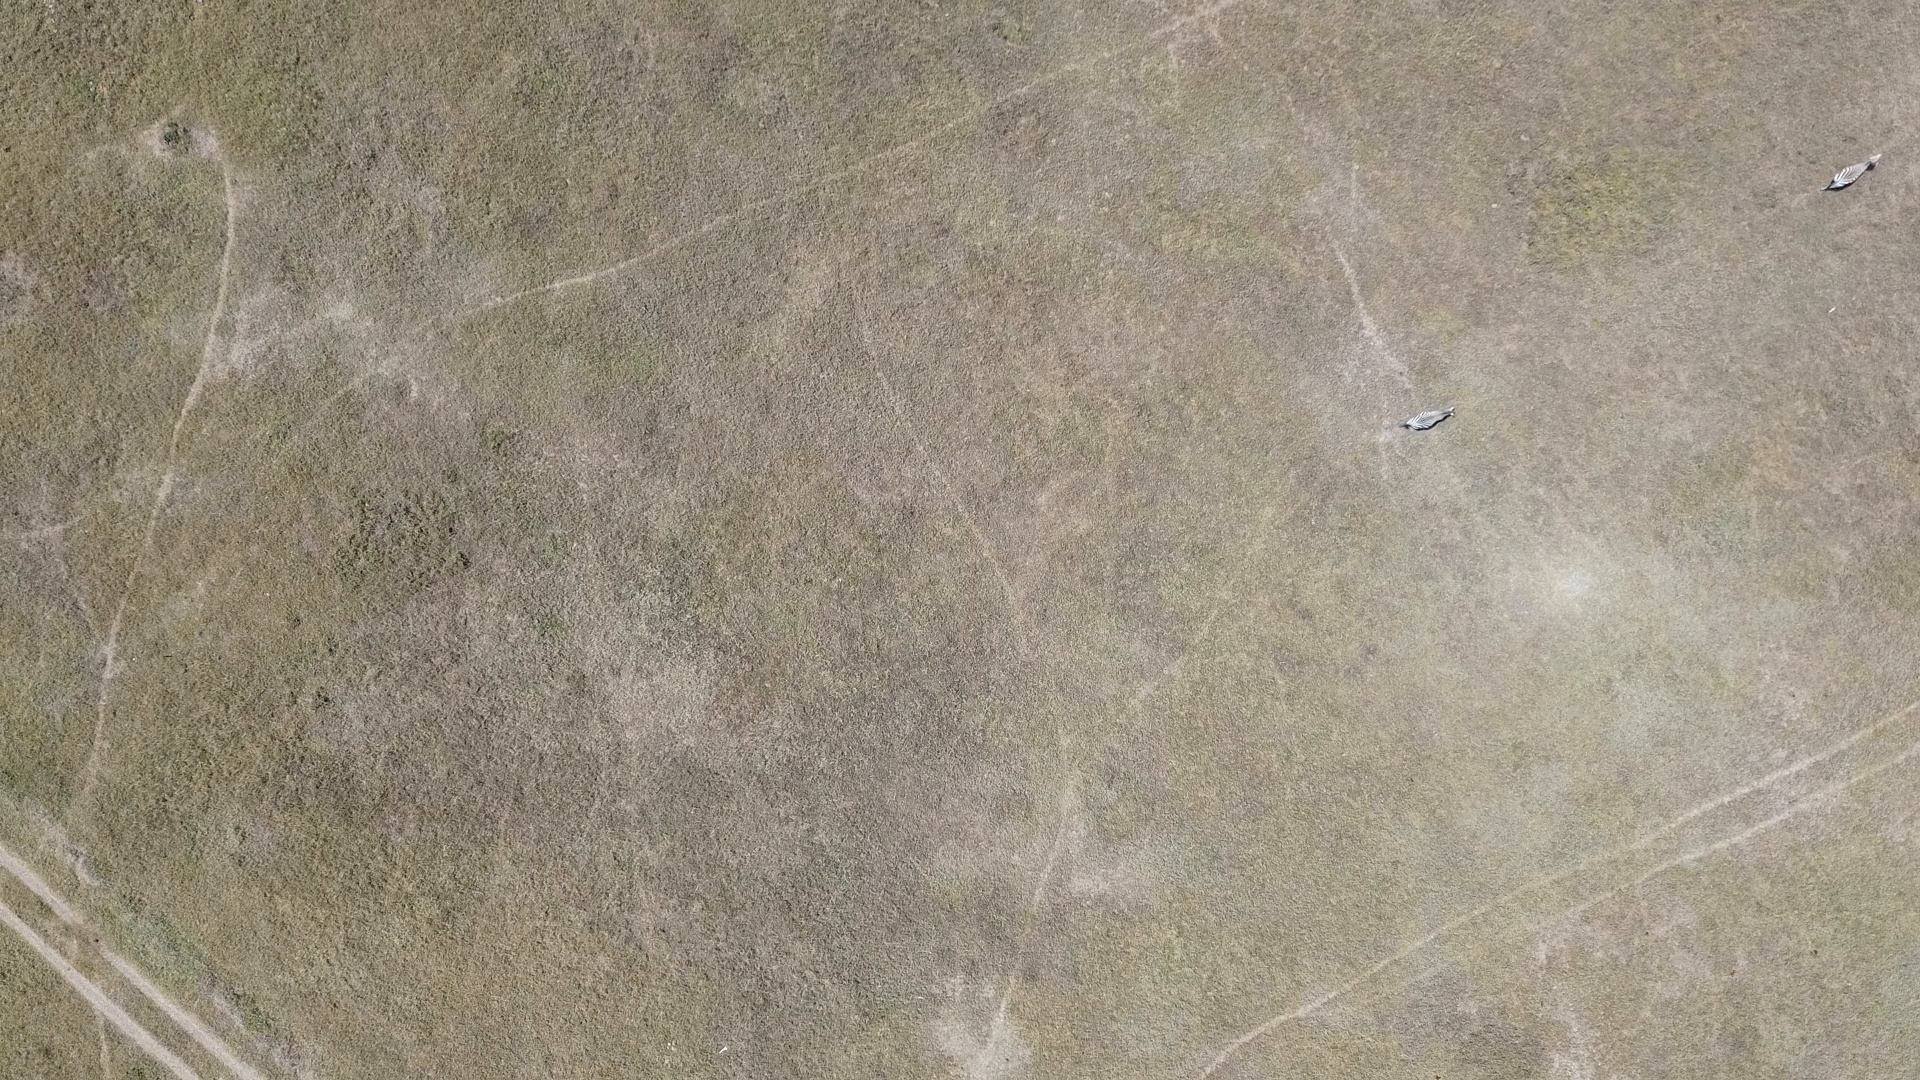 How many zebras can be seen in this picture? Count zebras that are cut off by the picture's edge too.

2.